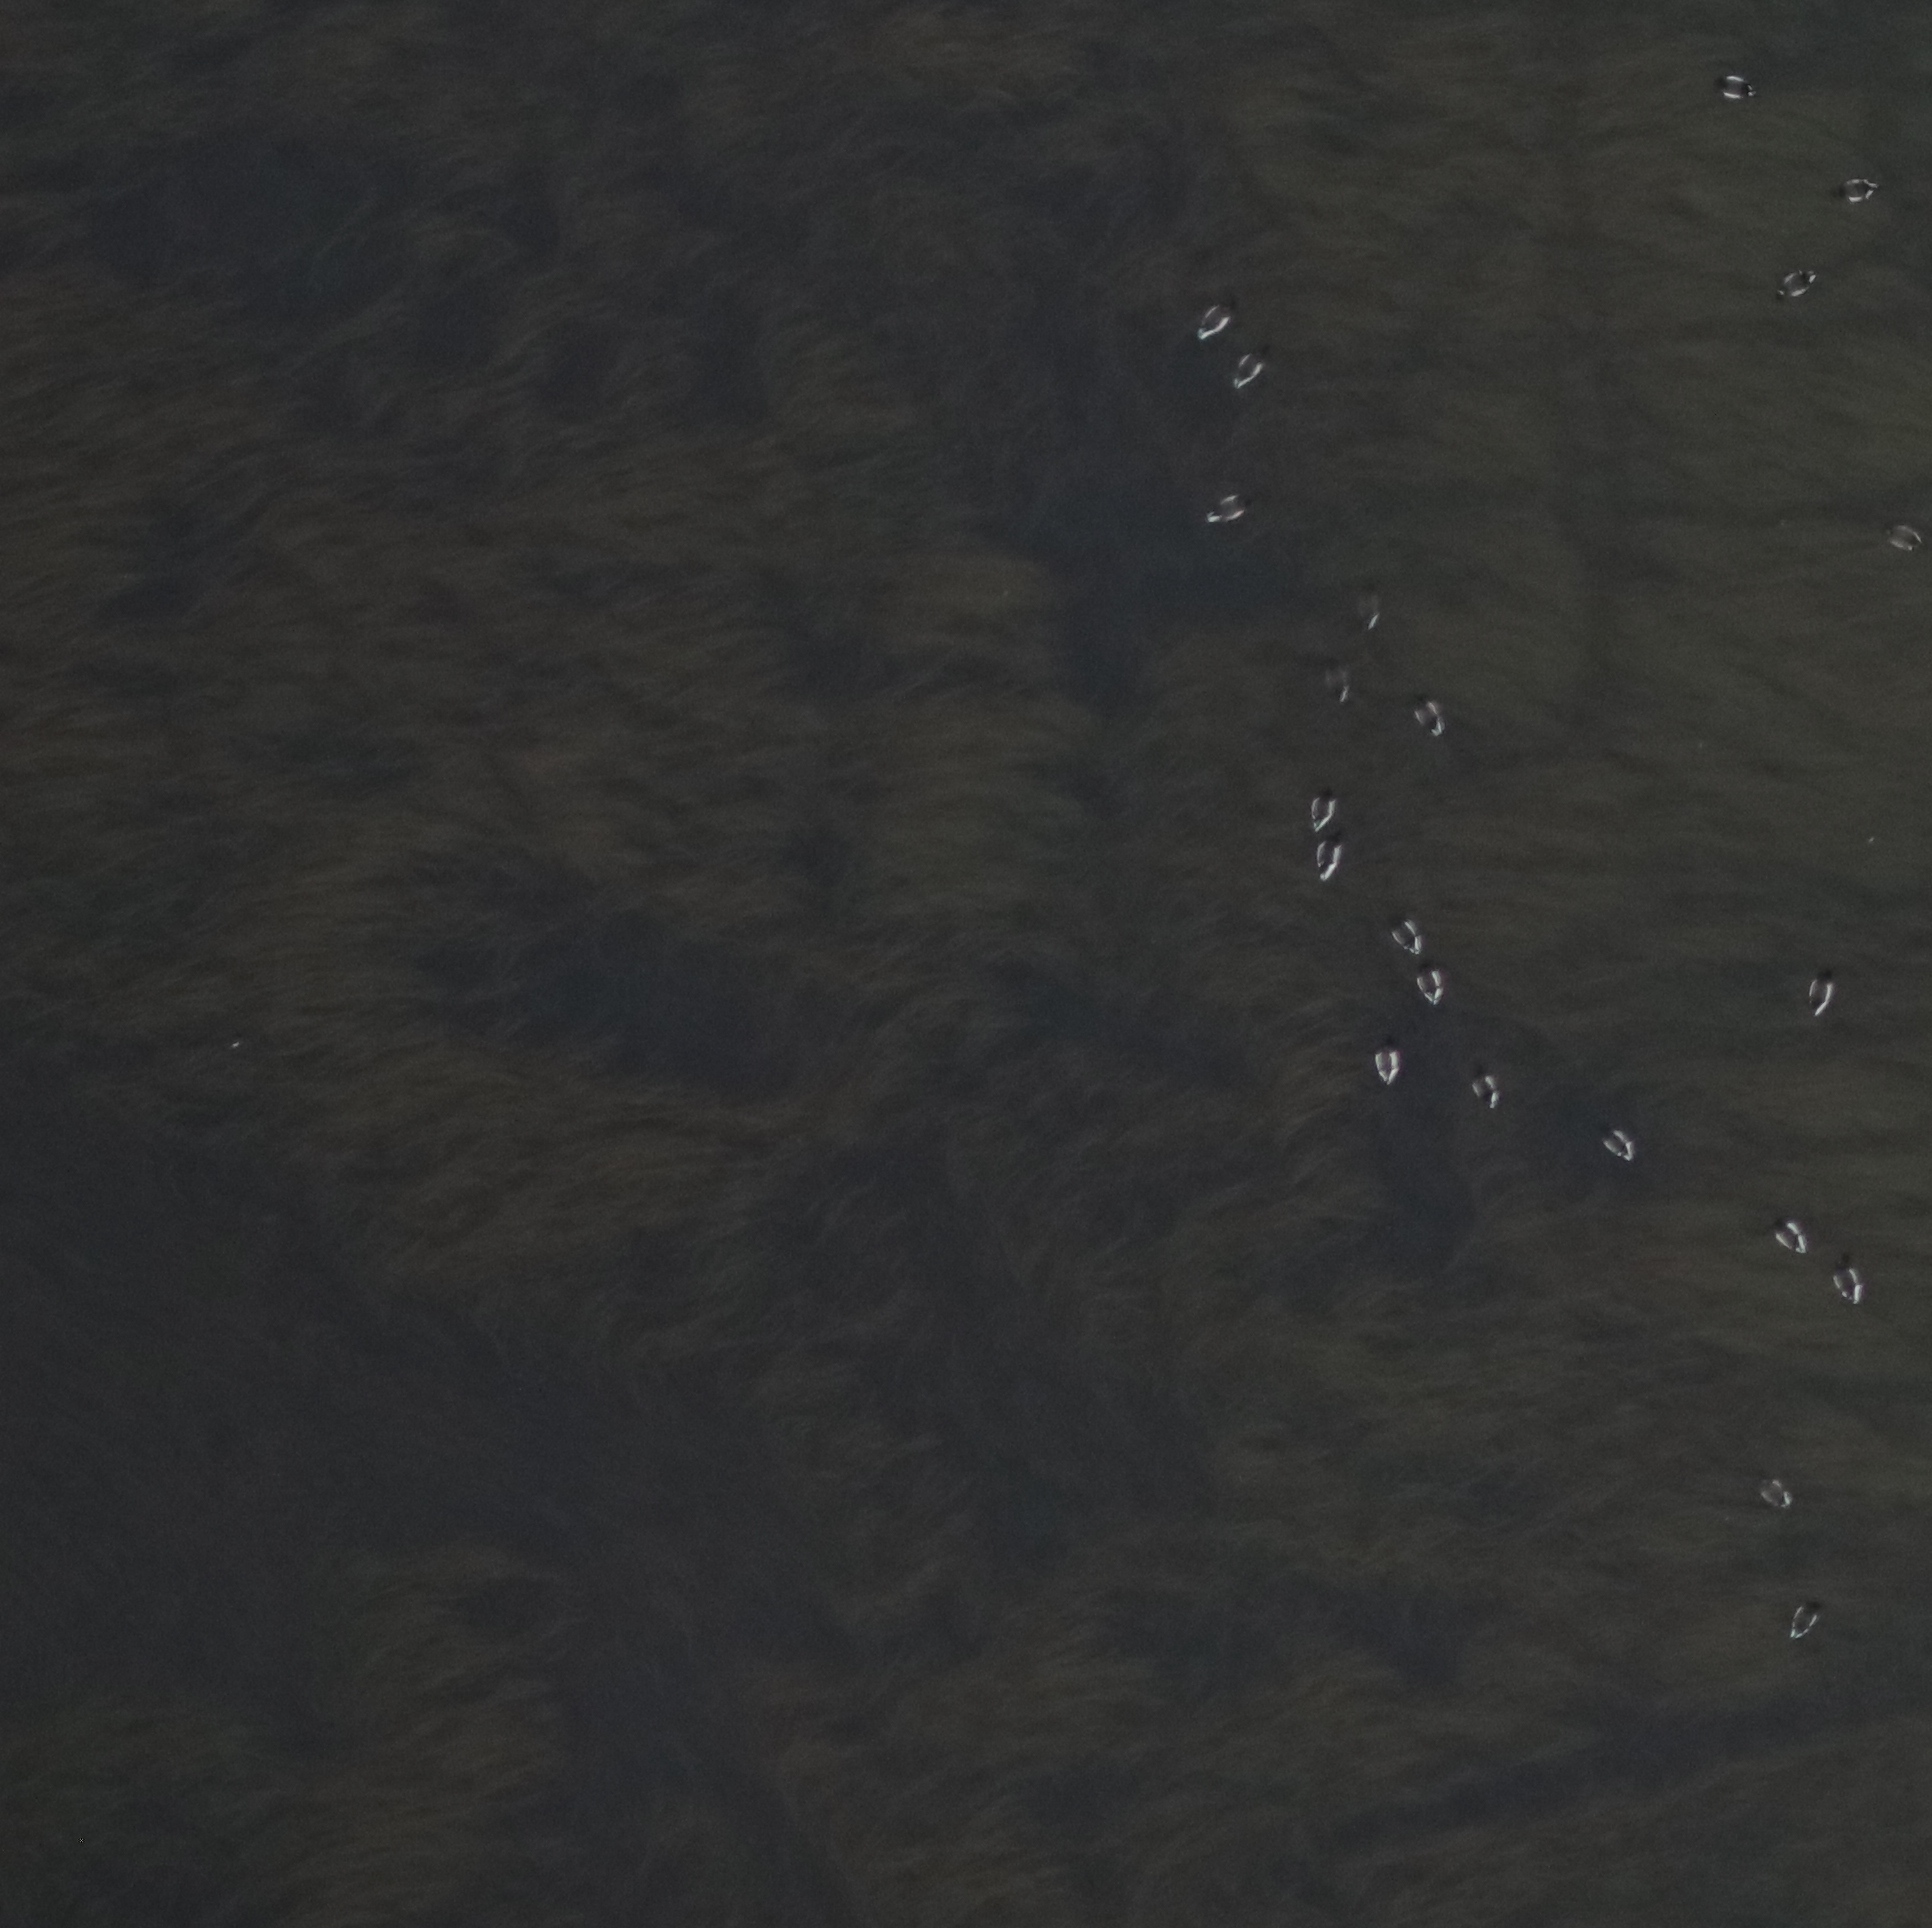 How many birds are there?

22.